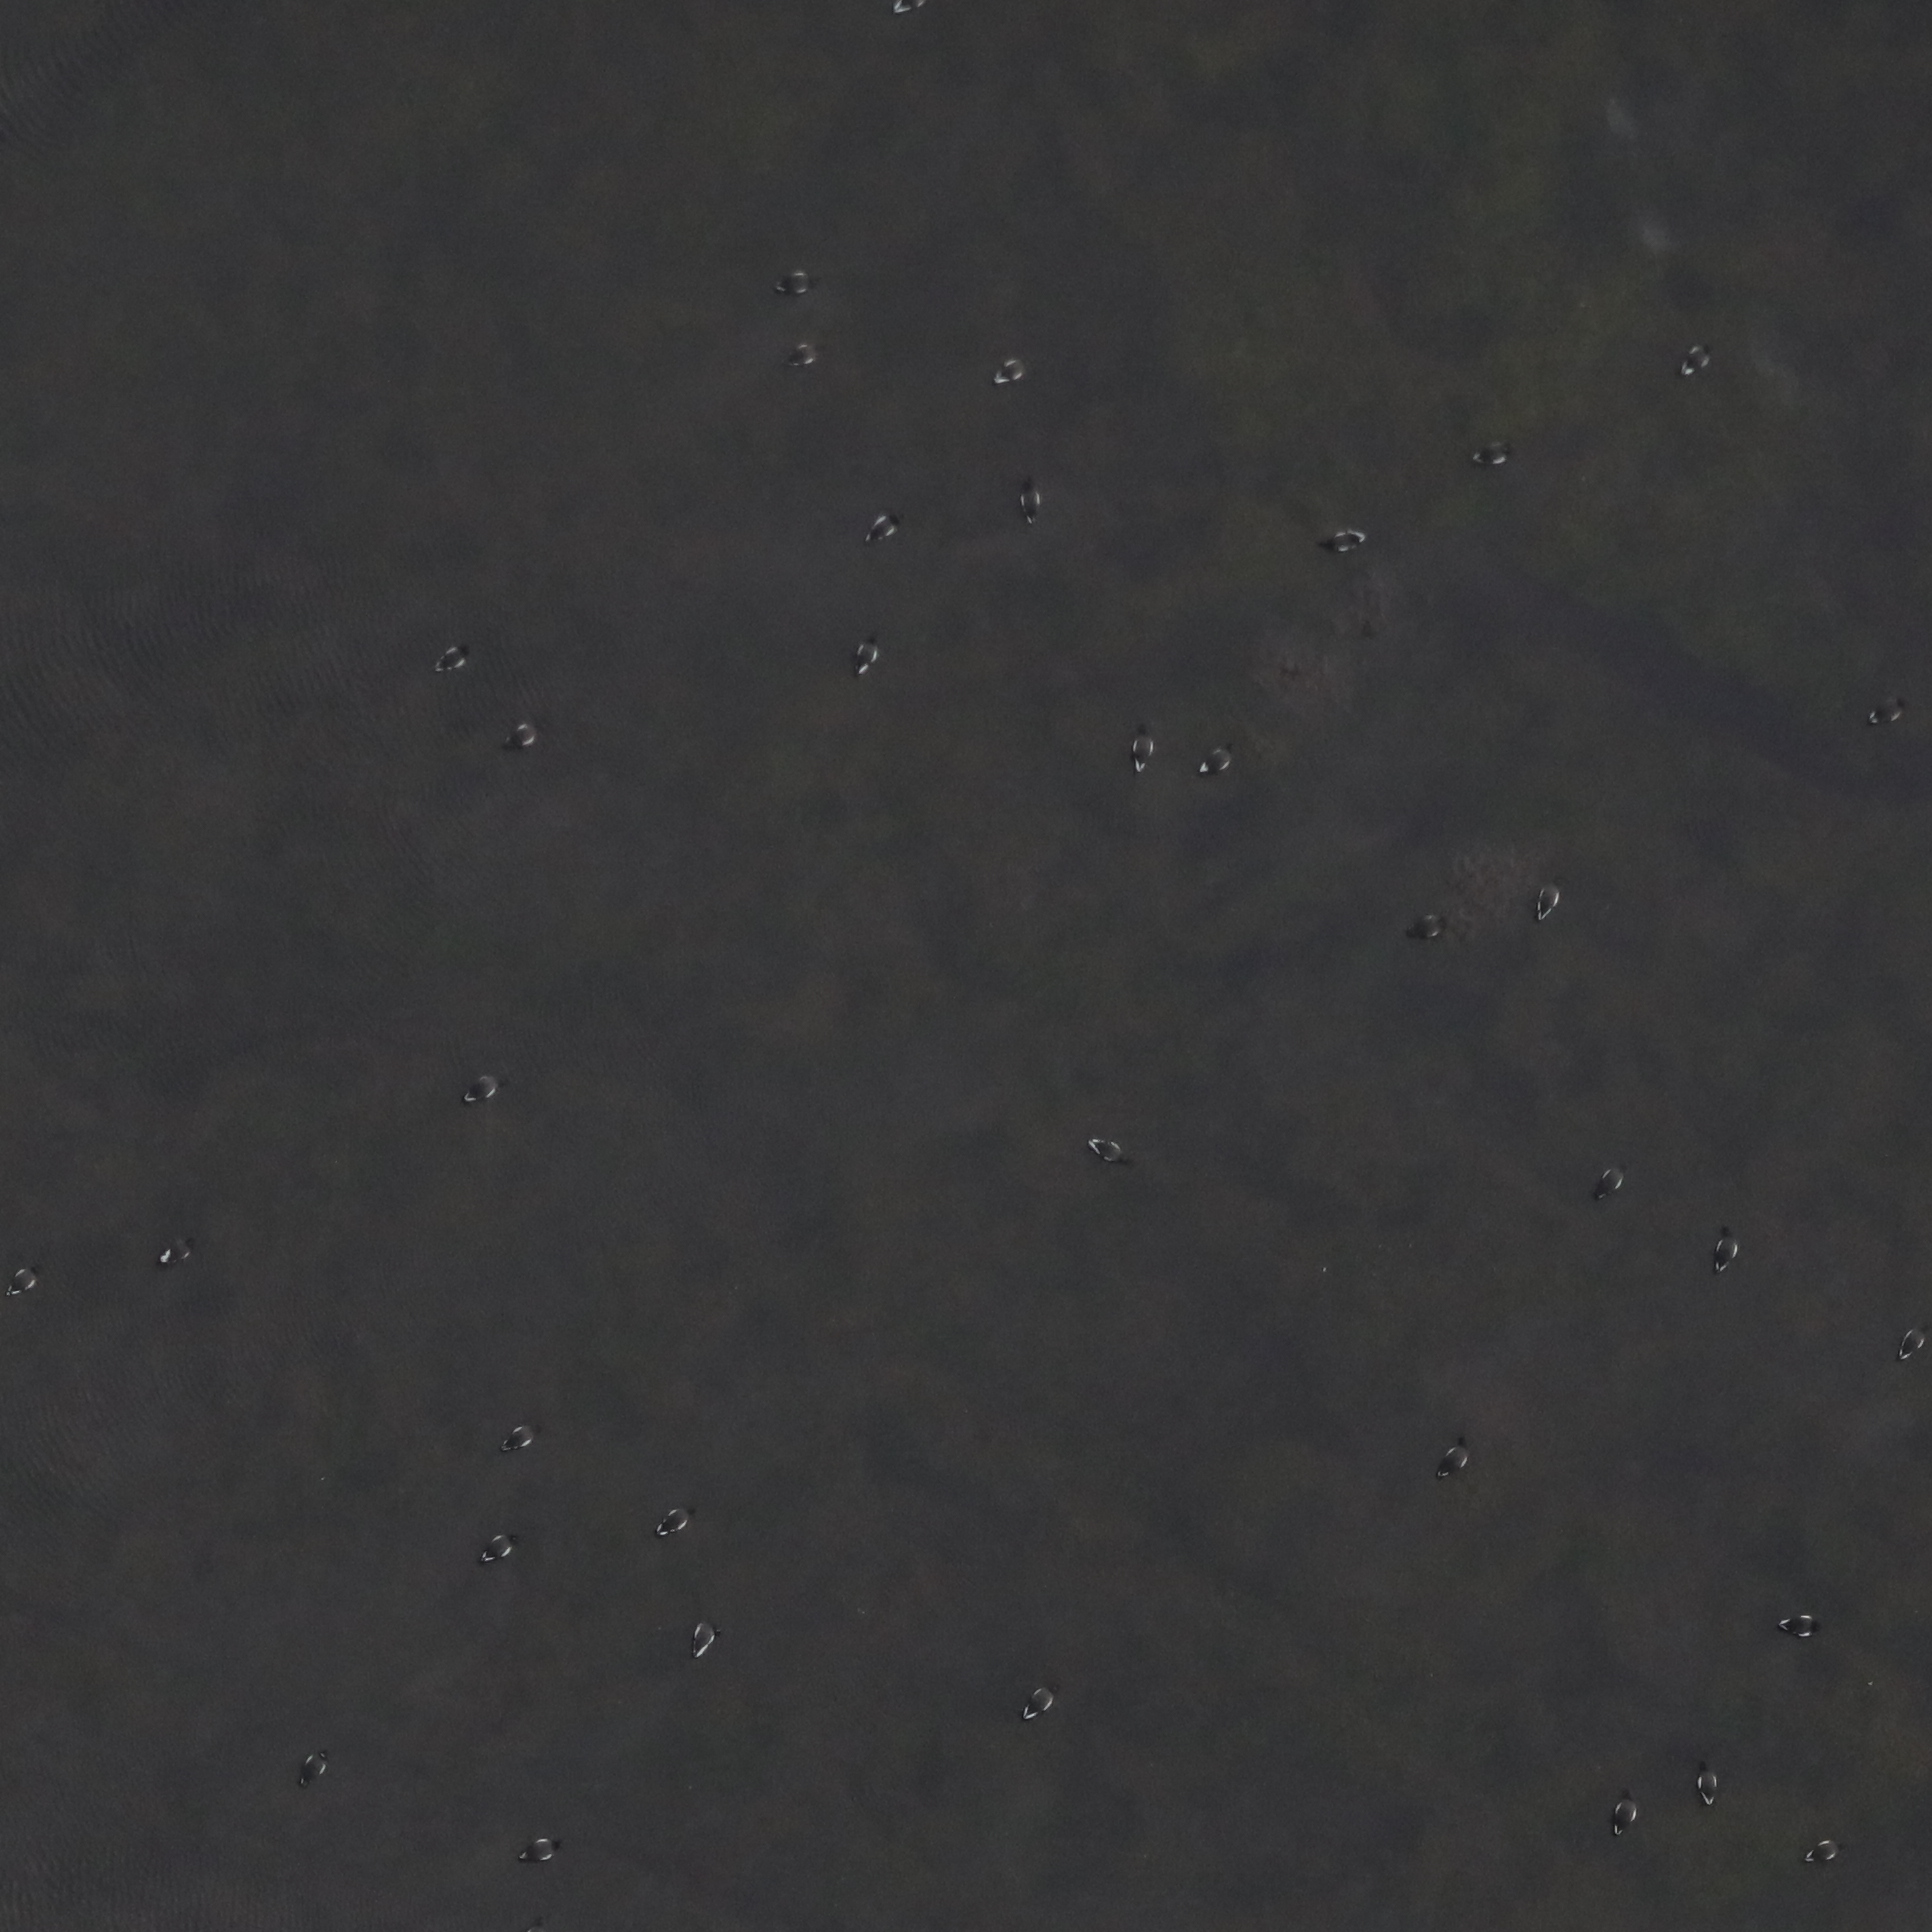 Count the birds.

35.